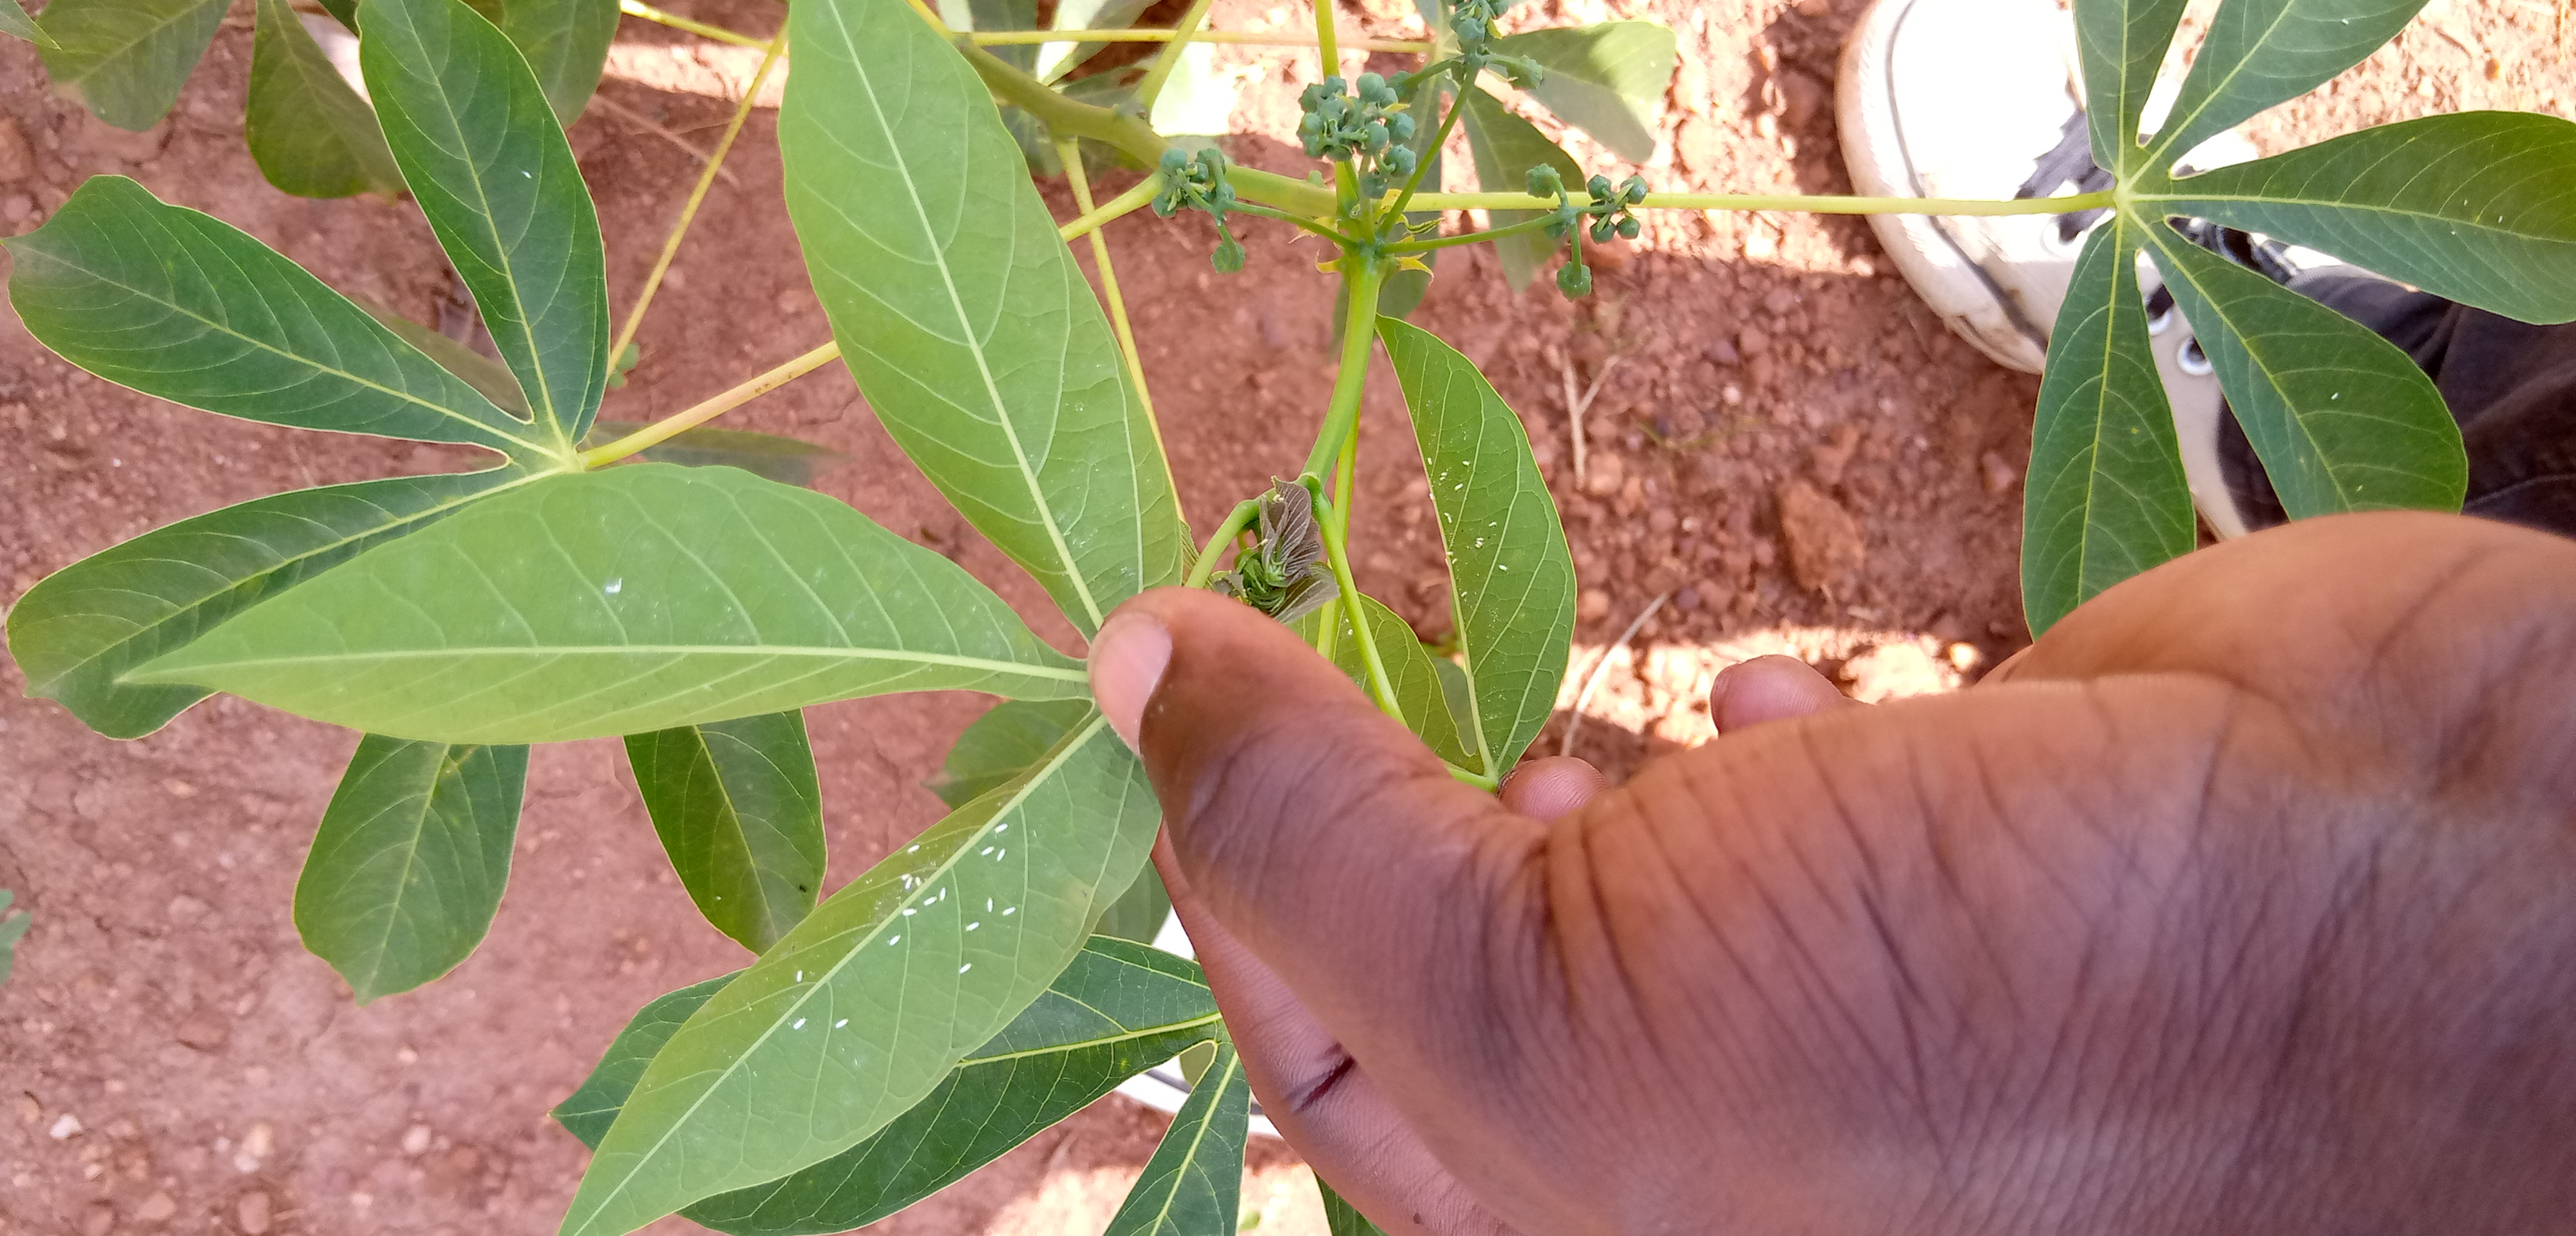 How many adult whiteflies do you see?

39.